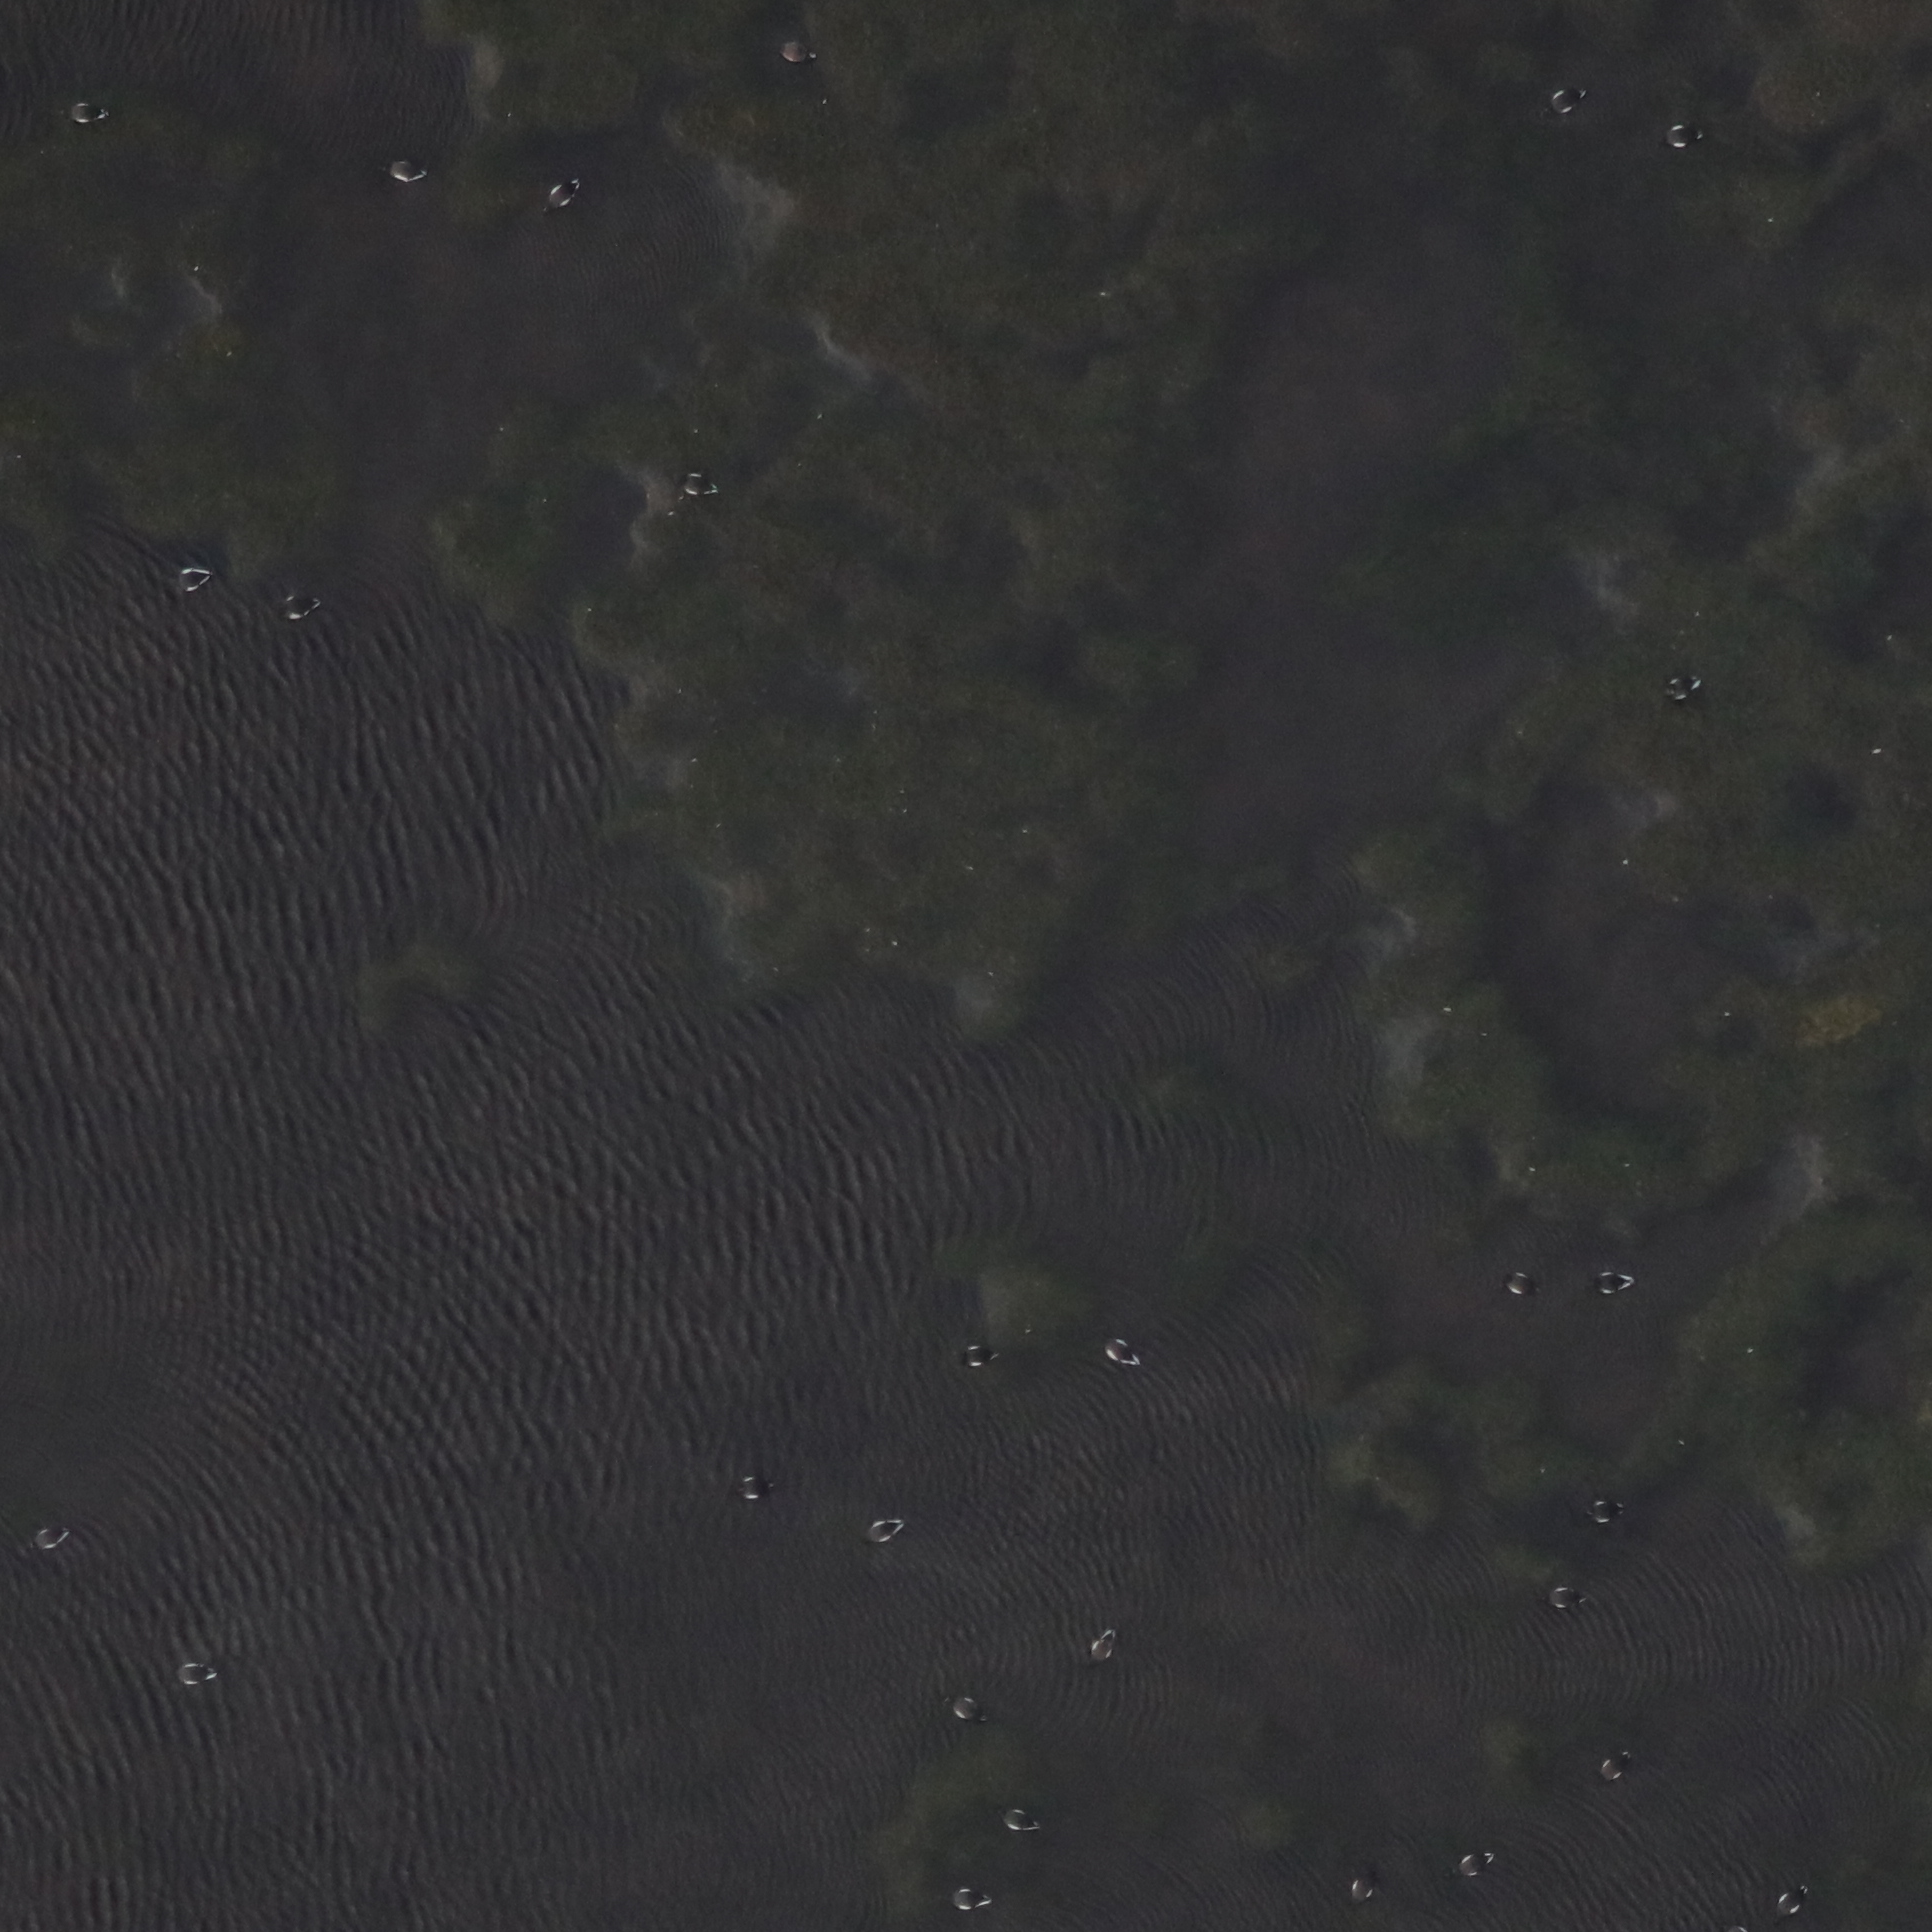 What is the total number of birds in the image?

28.